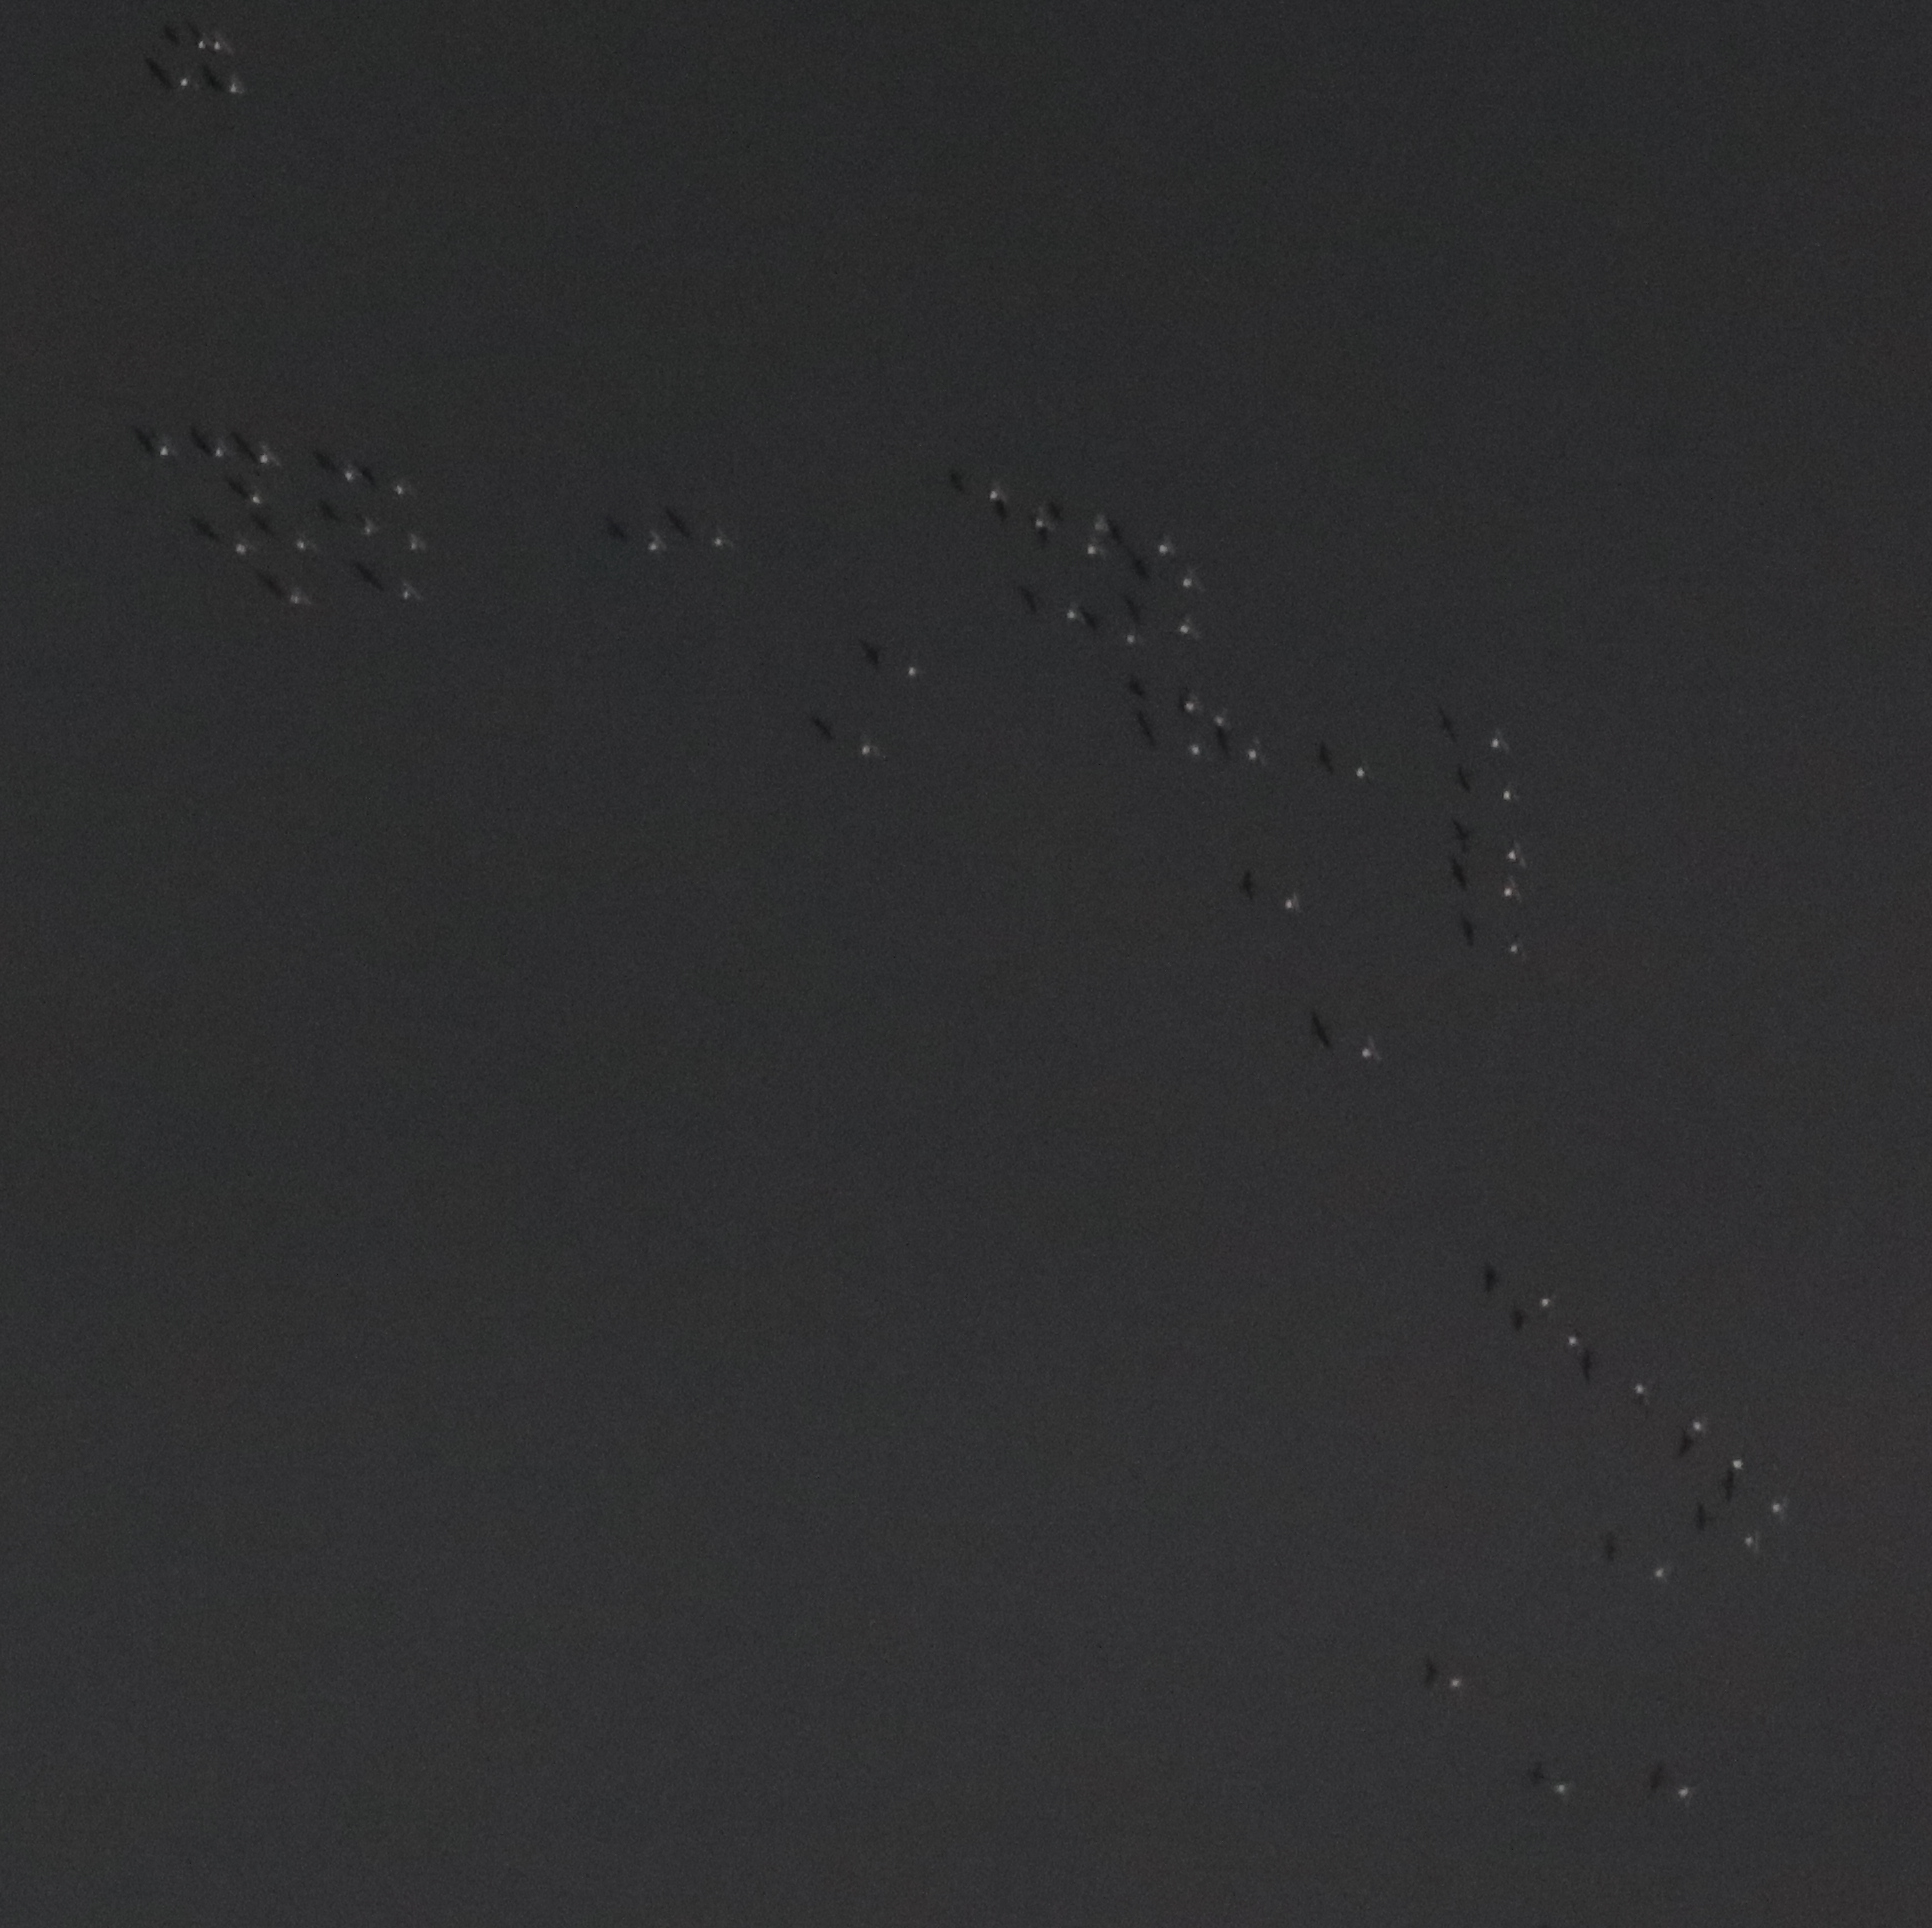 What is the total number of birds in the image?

52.